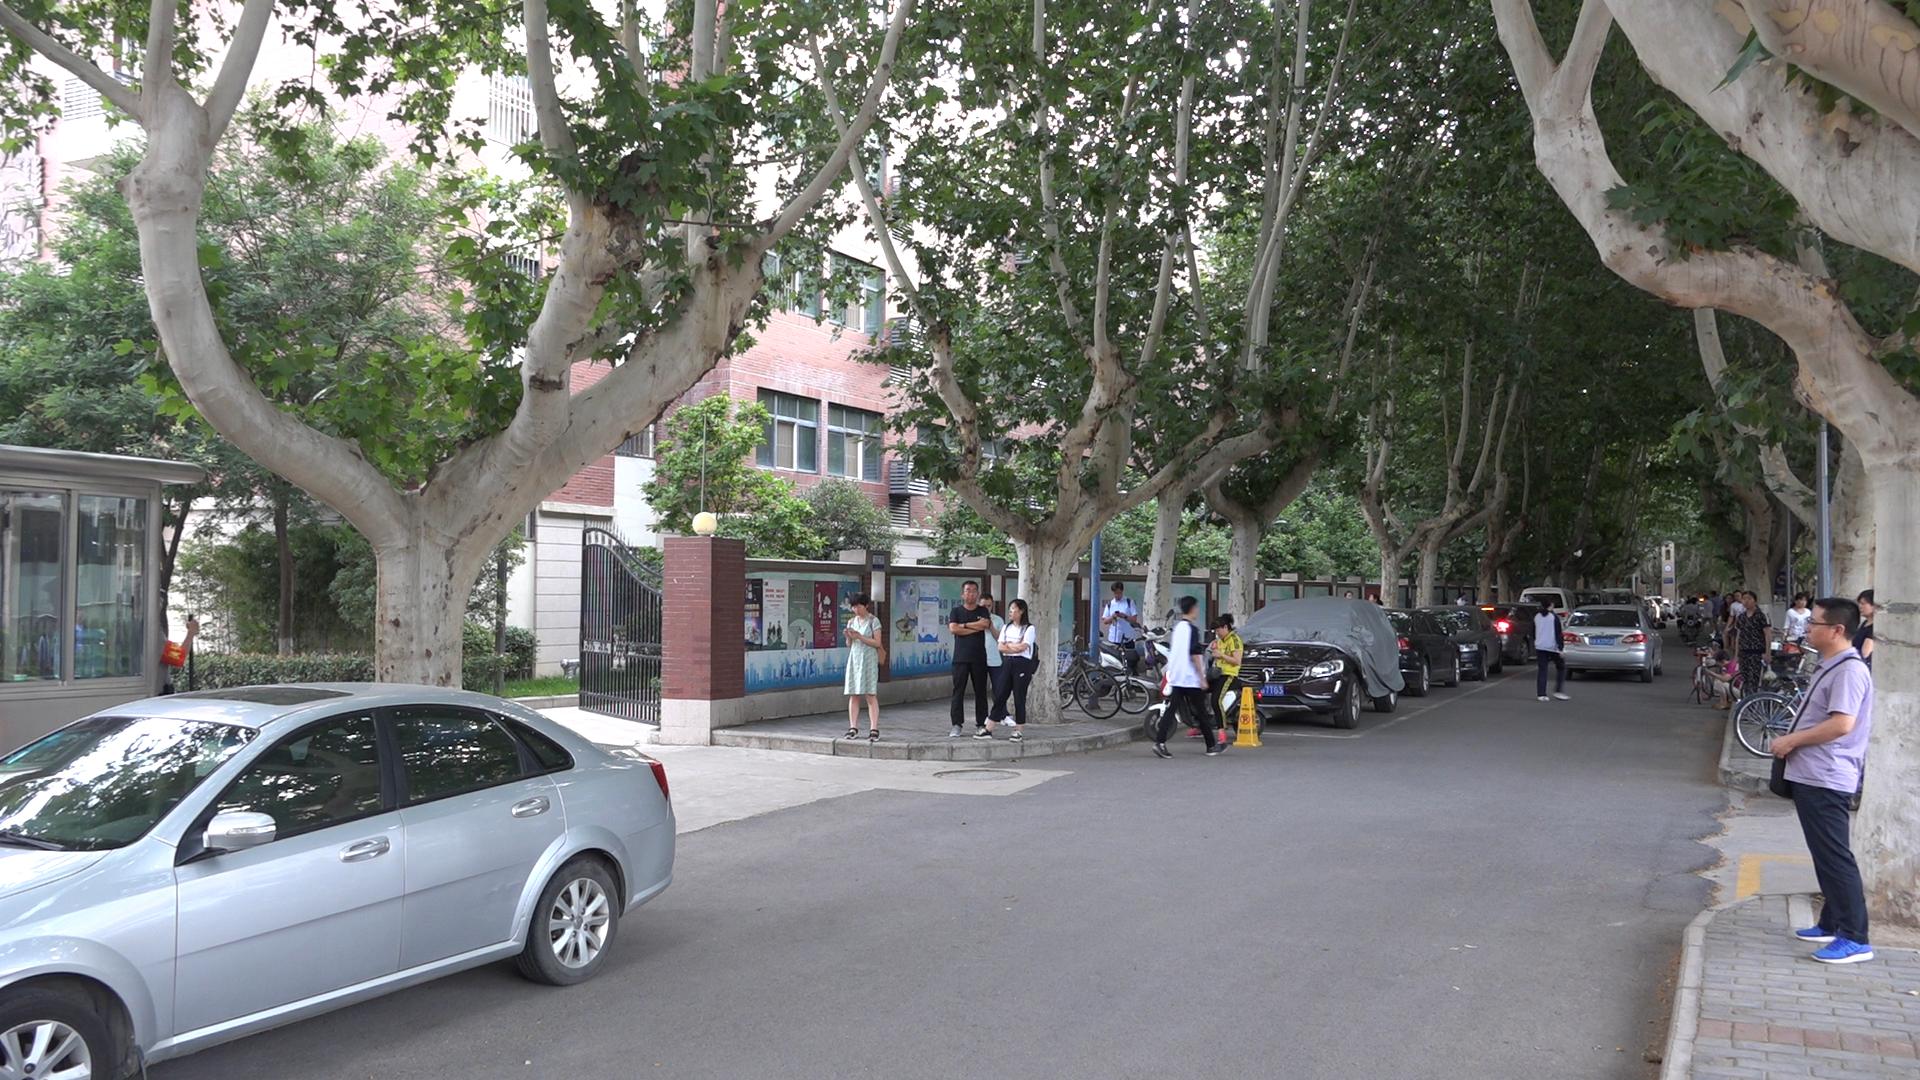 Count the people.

20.